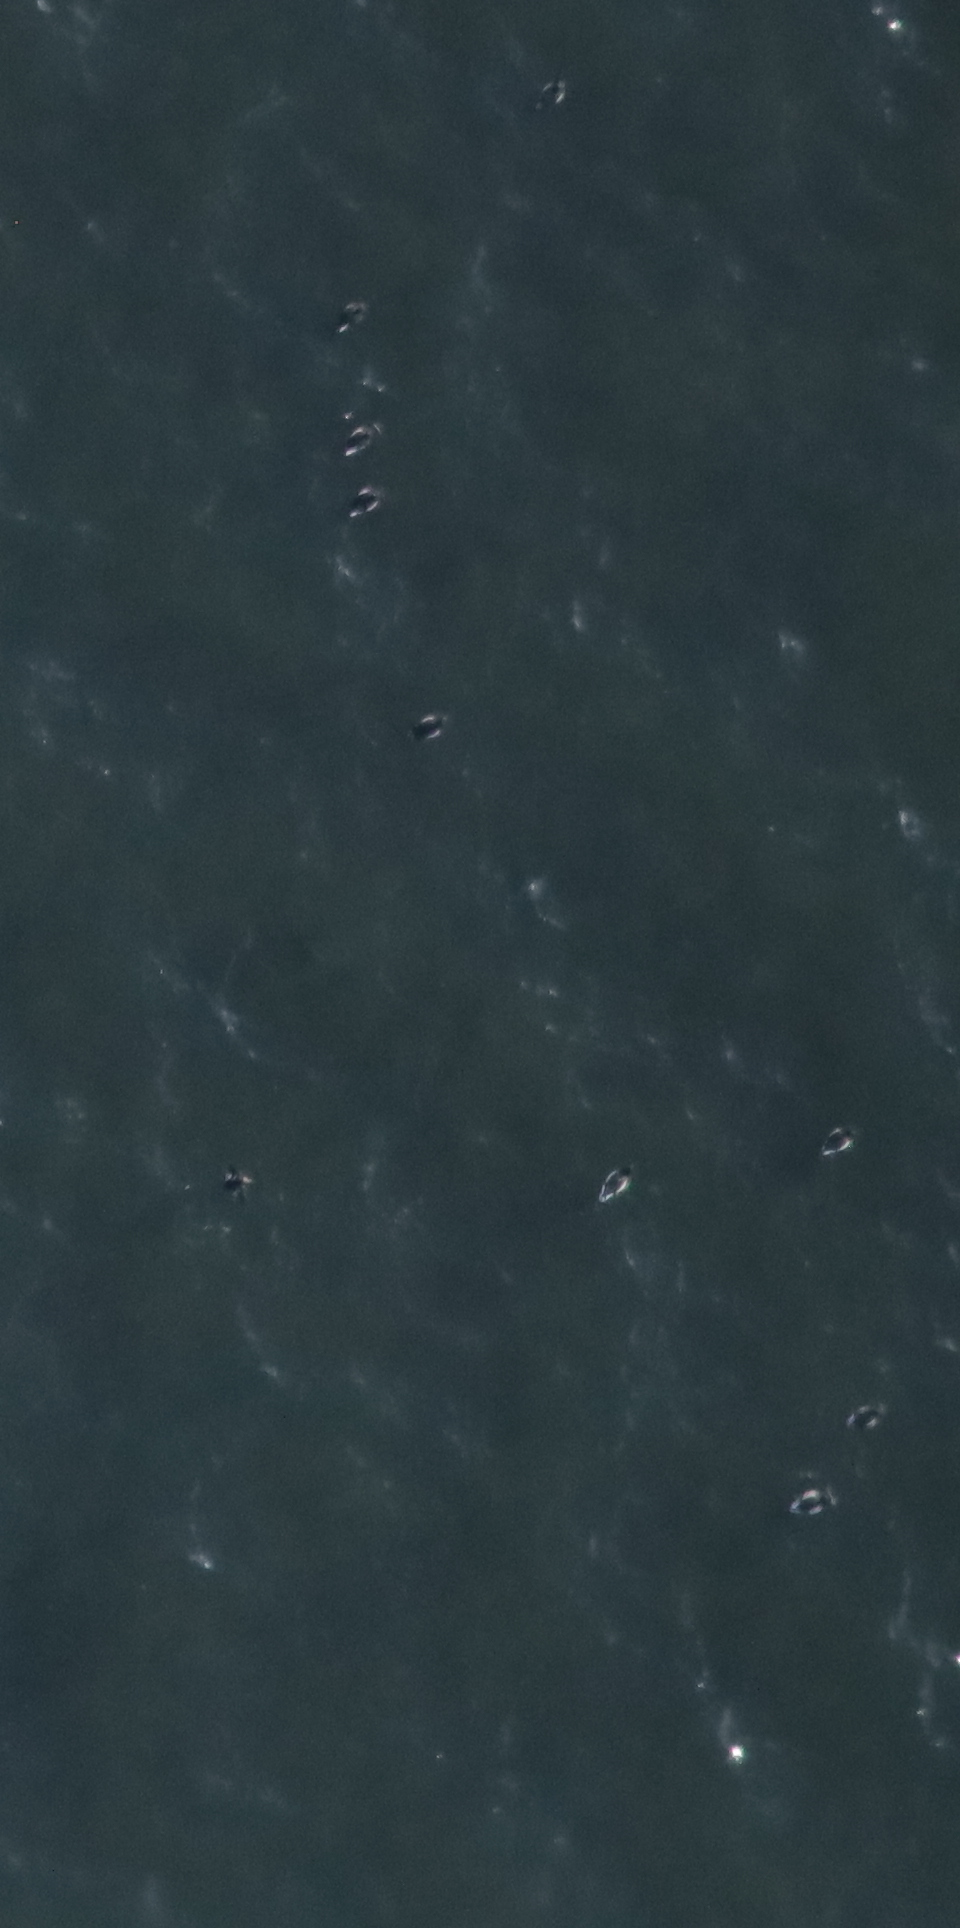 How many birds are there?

10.